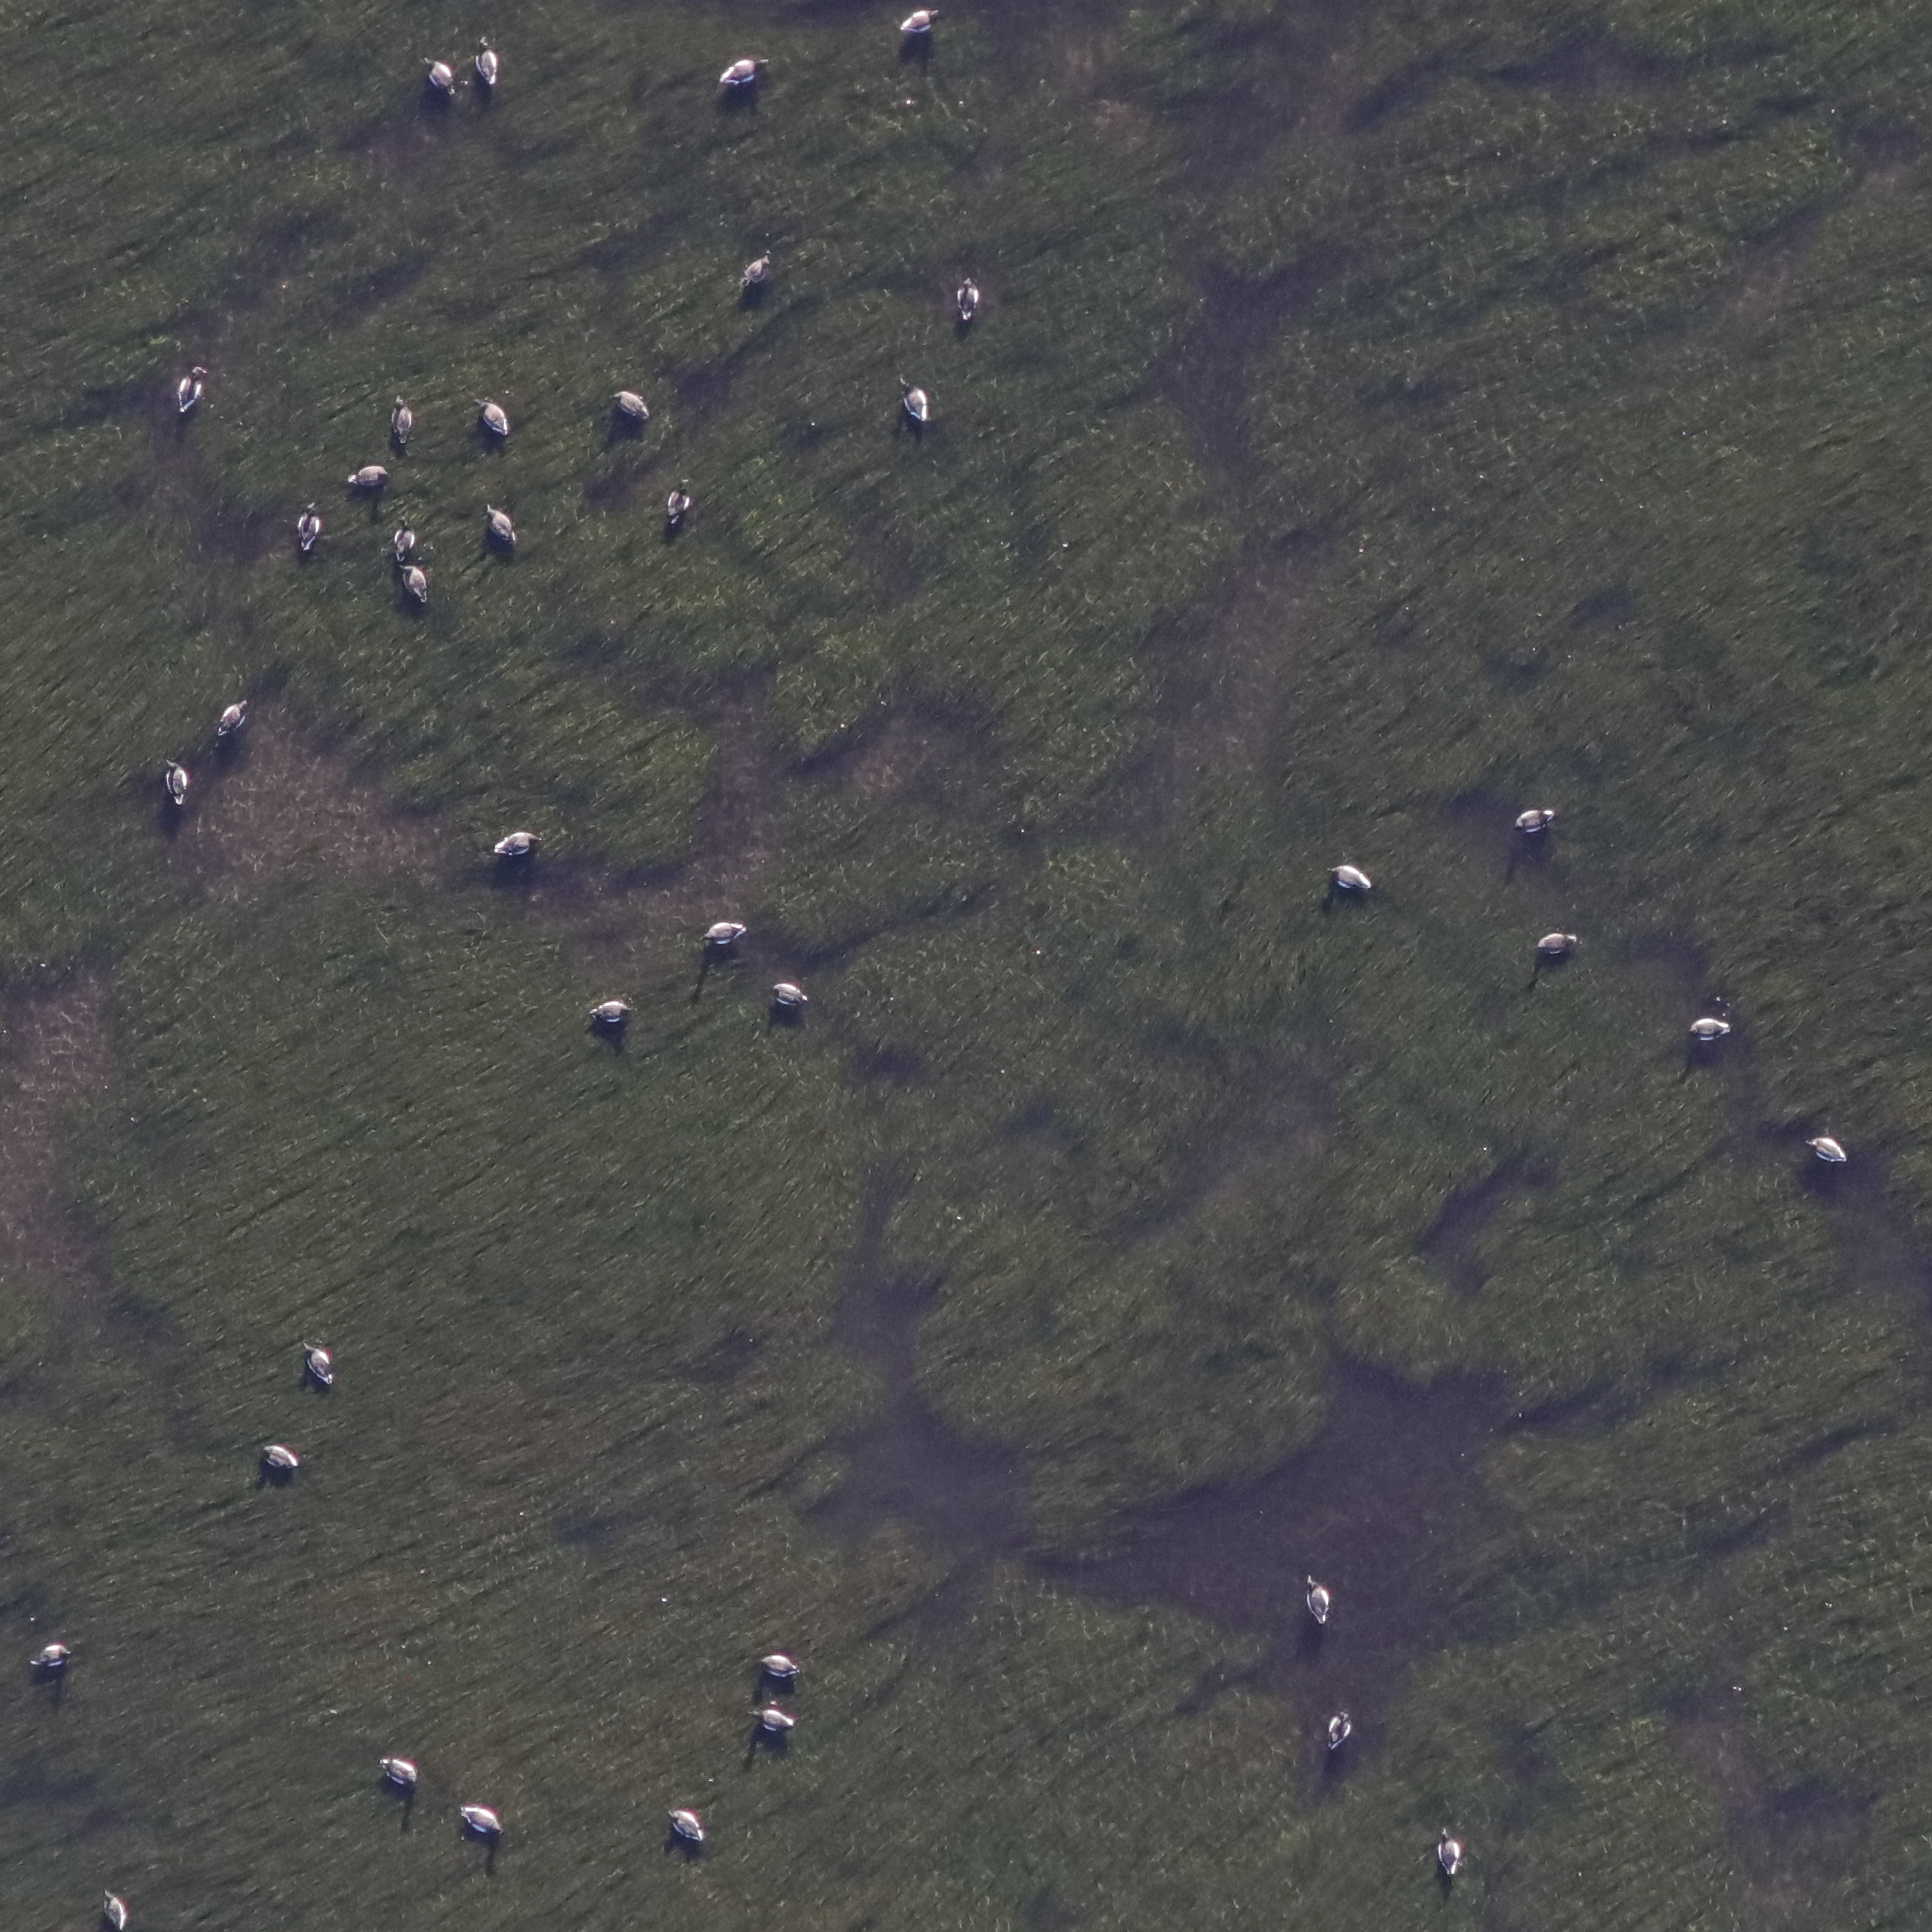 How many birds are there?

40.